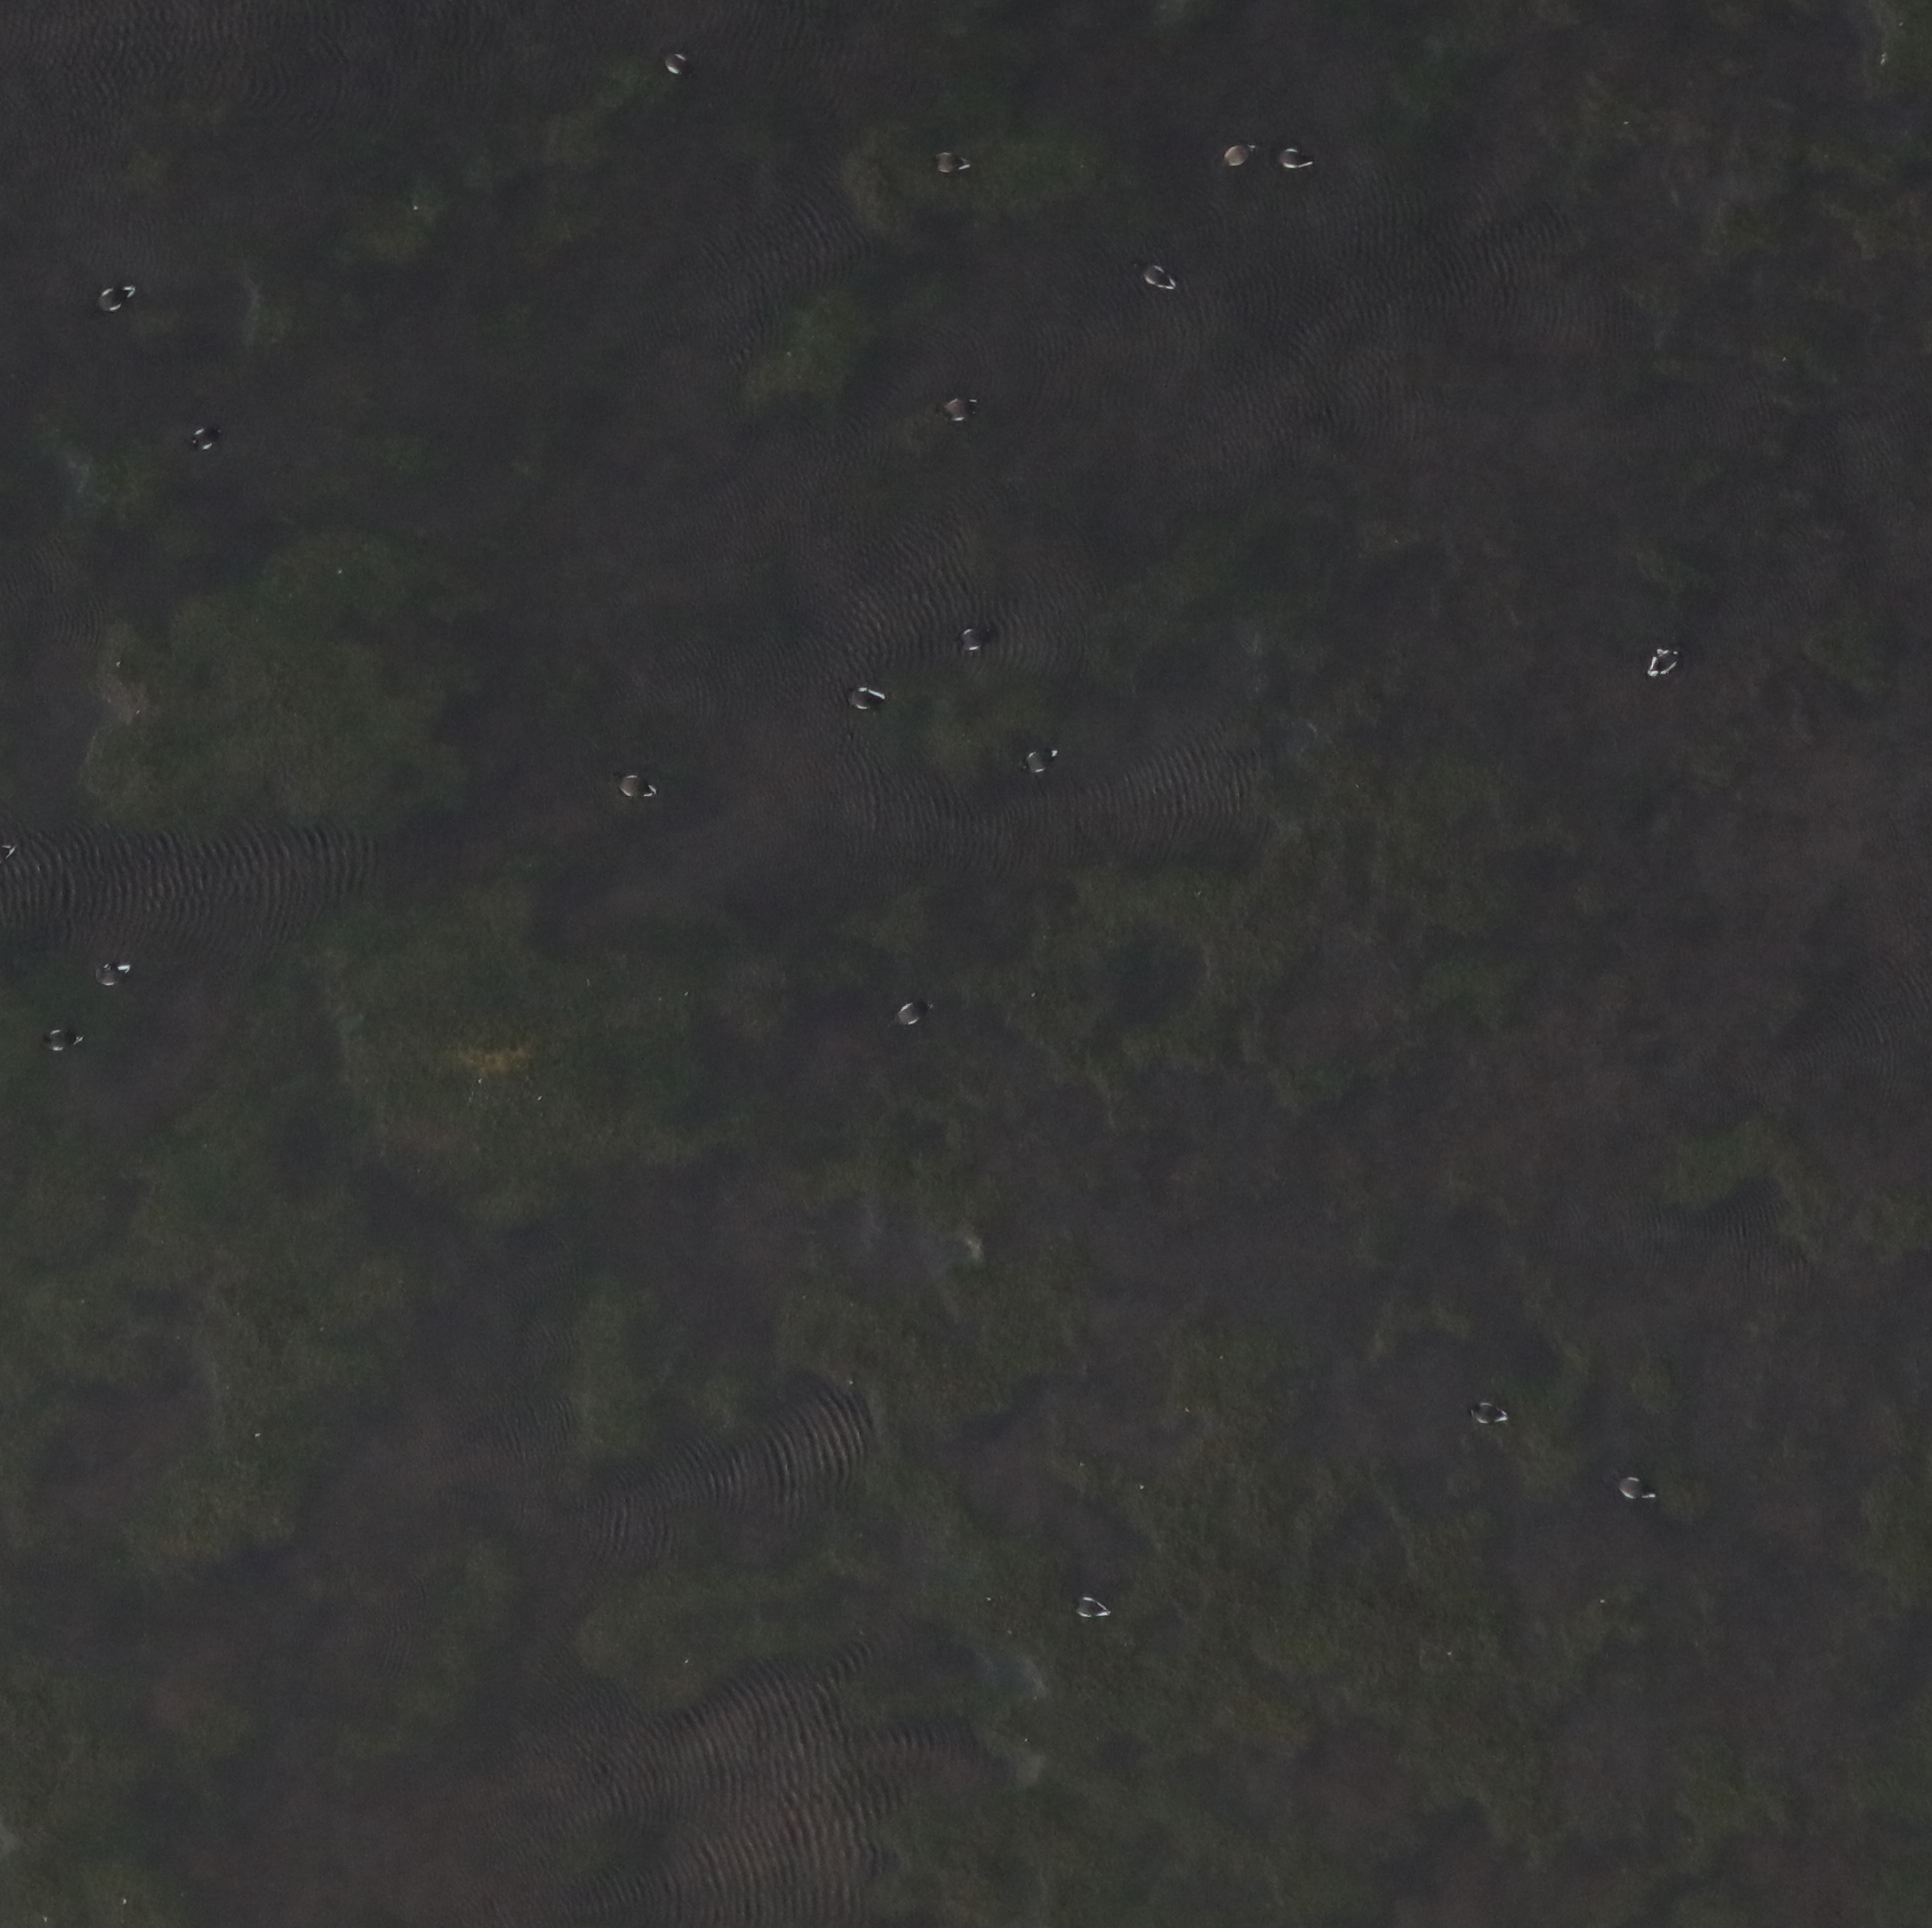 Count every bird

19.